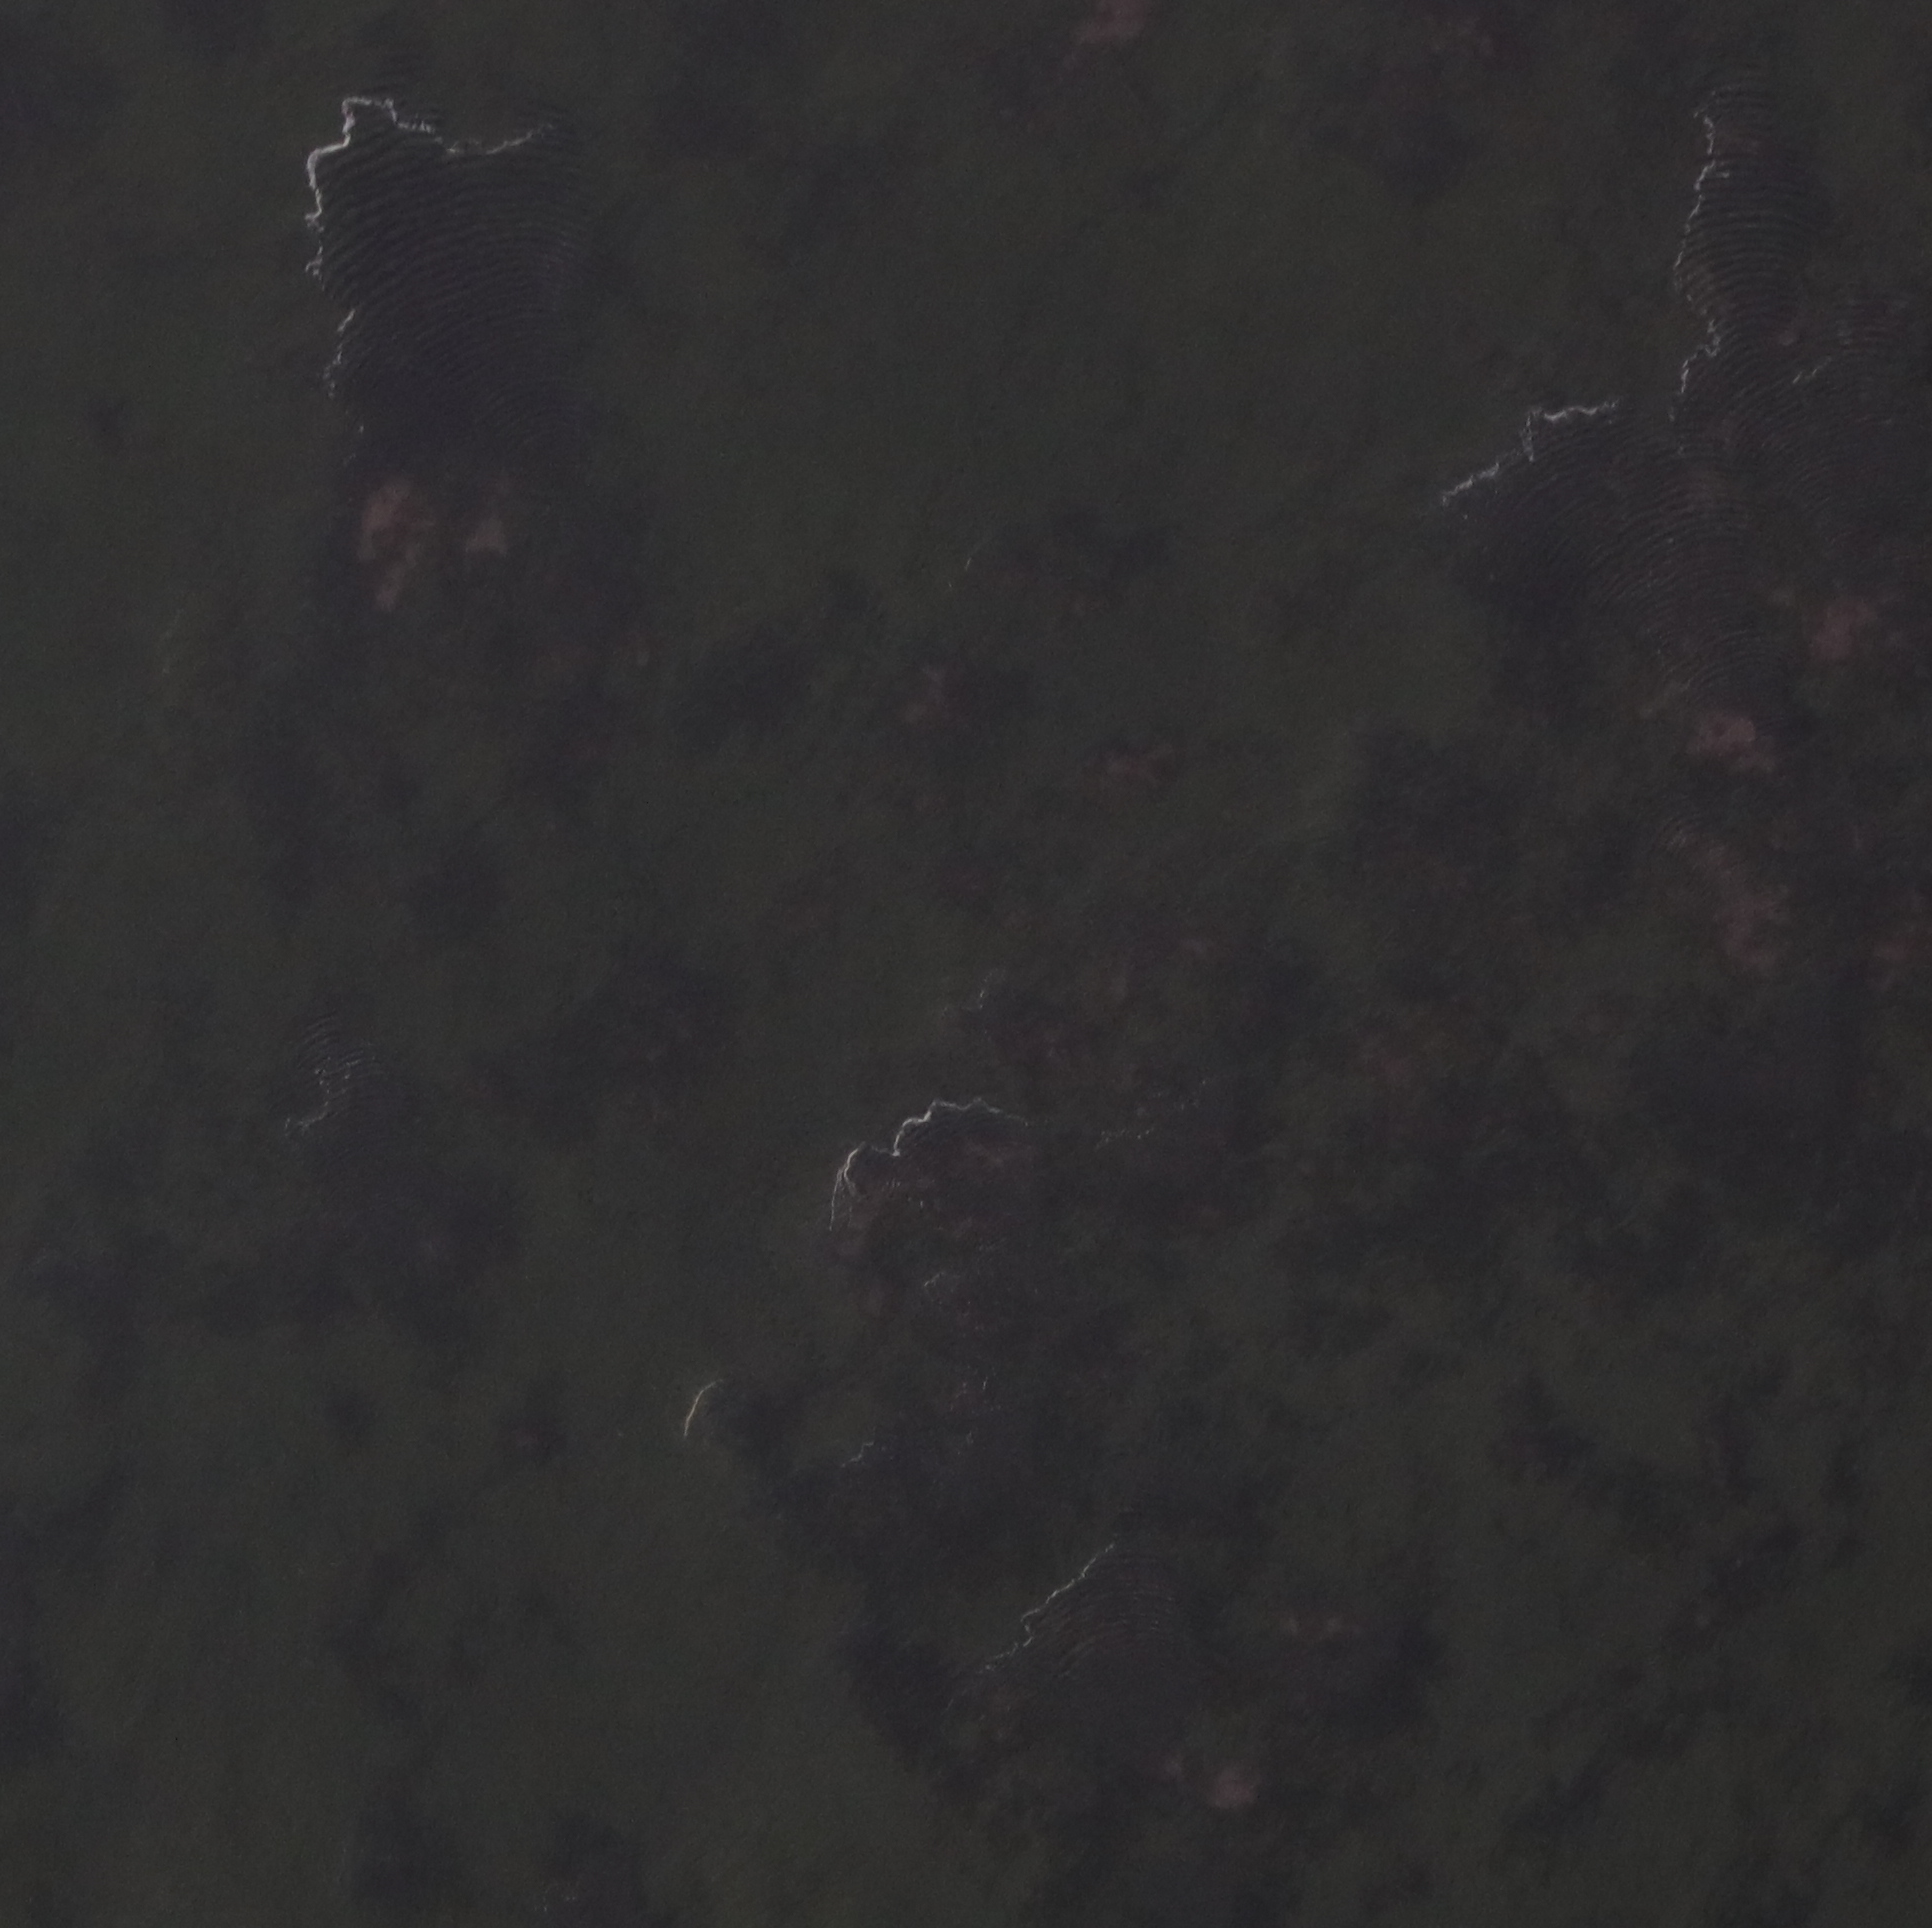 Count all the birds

0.